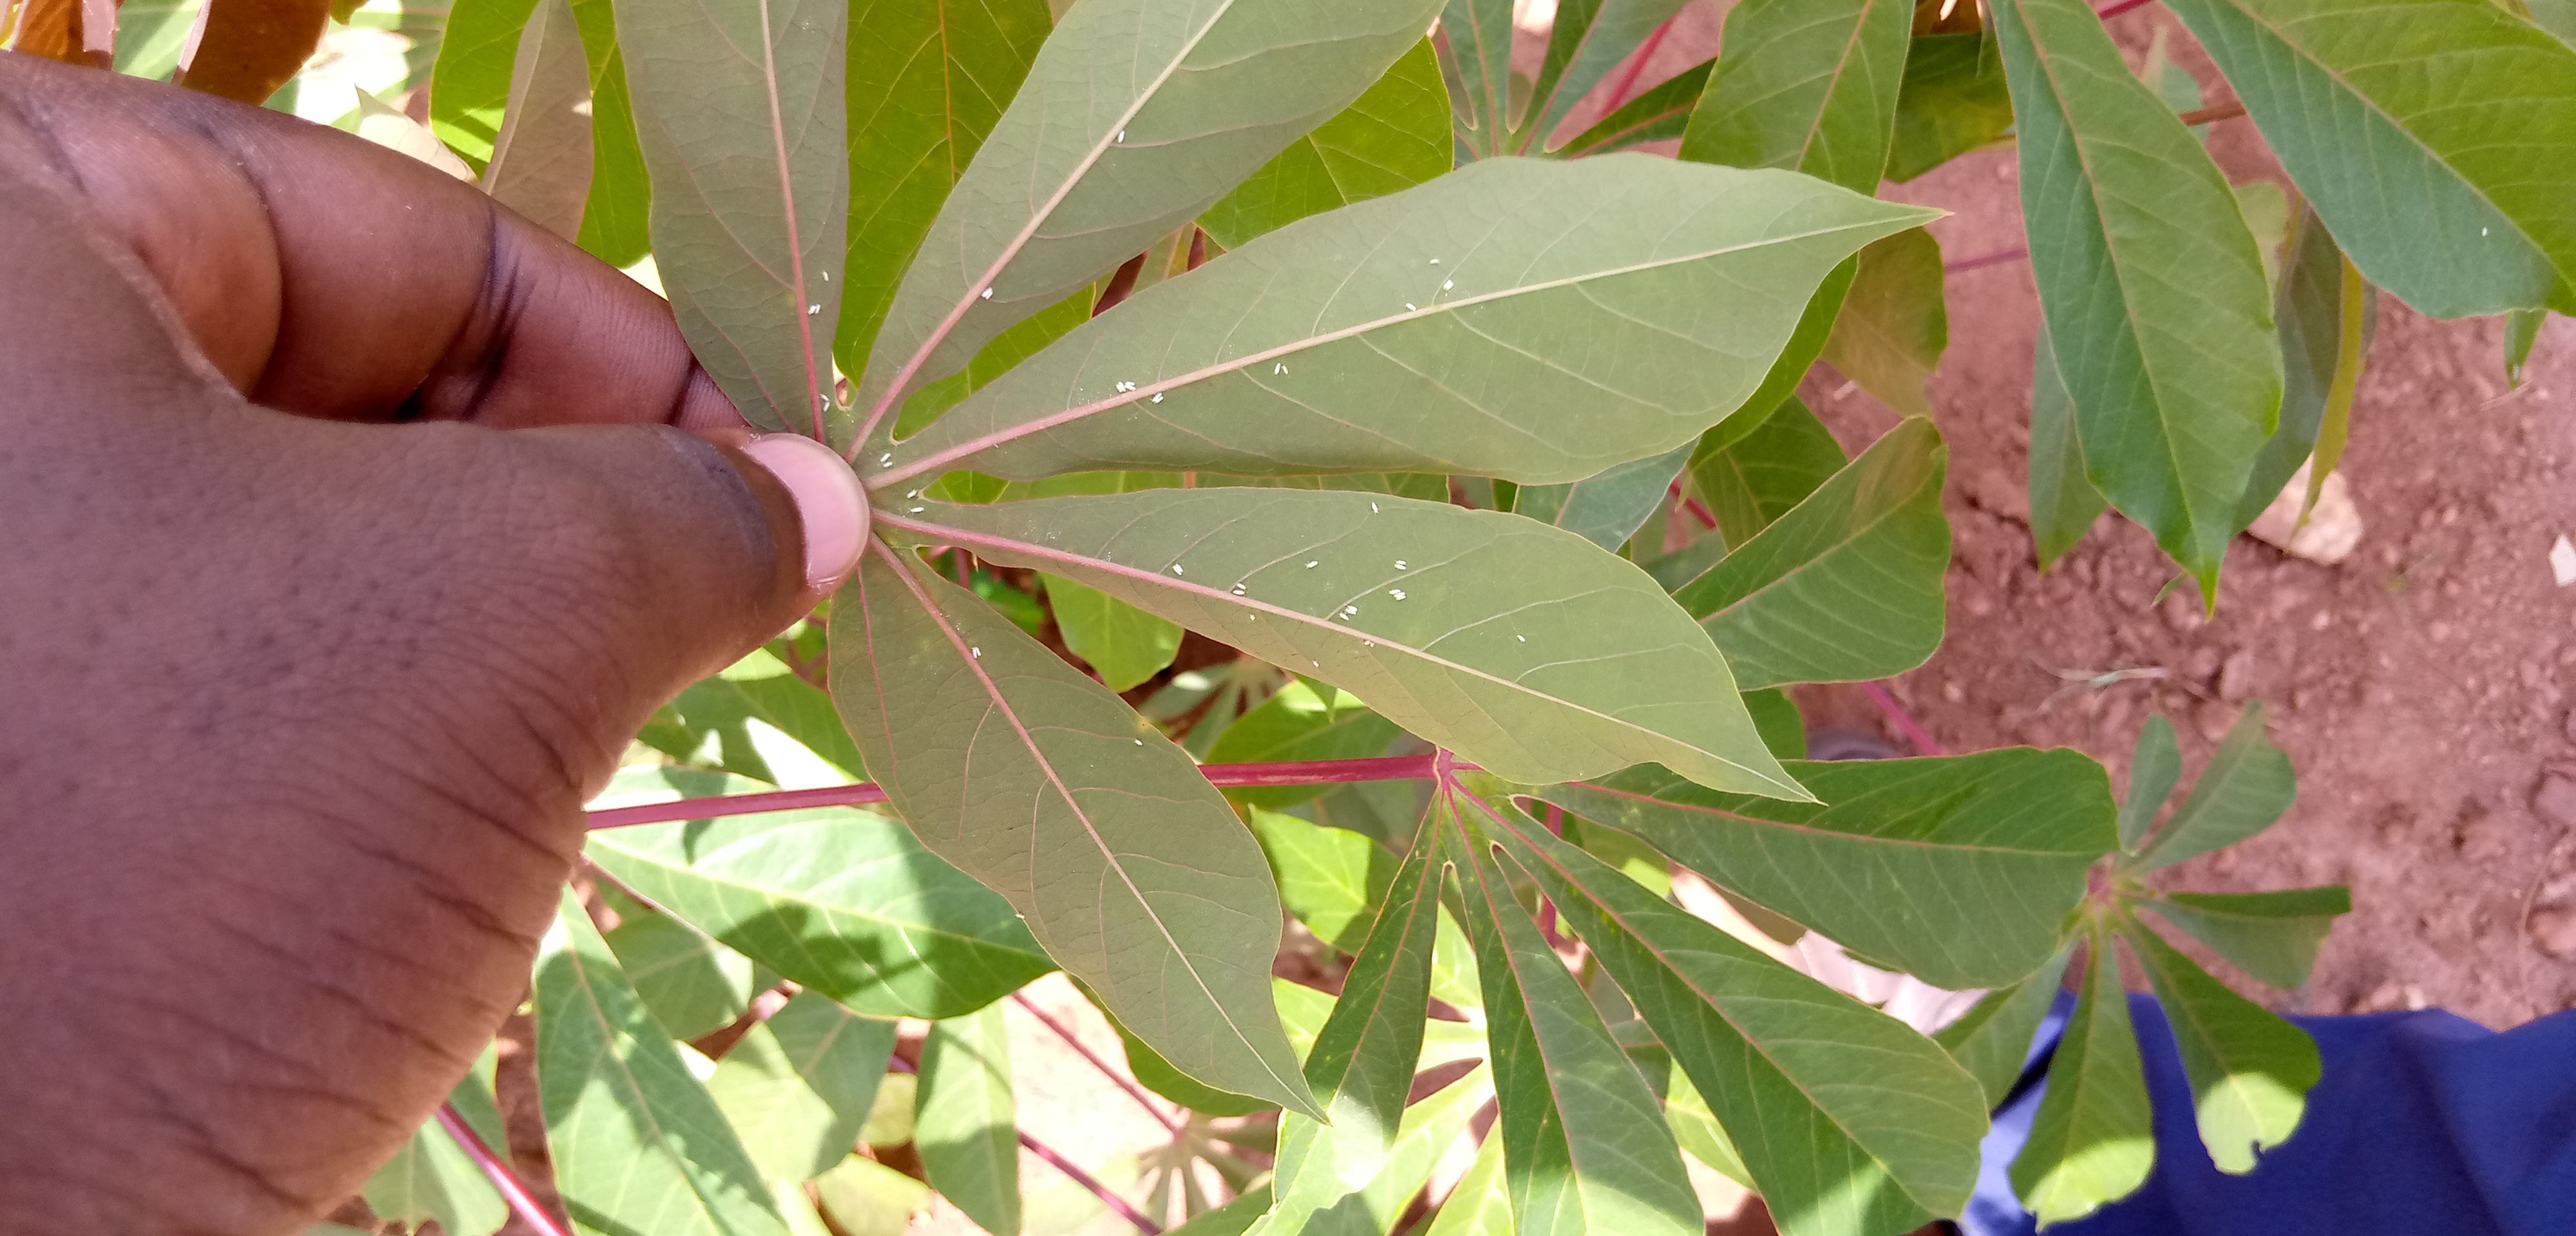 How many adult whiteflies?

44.